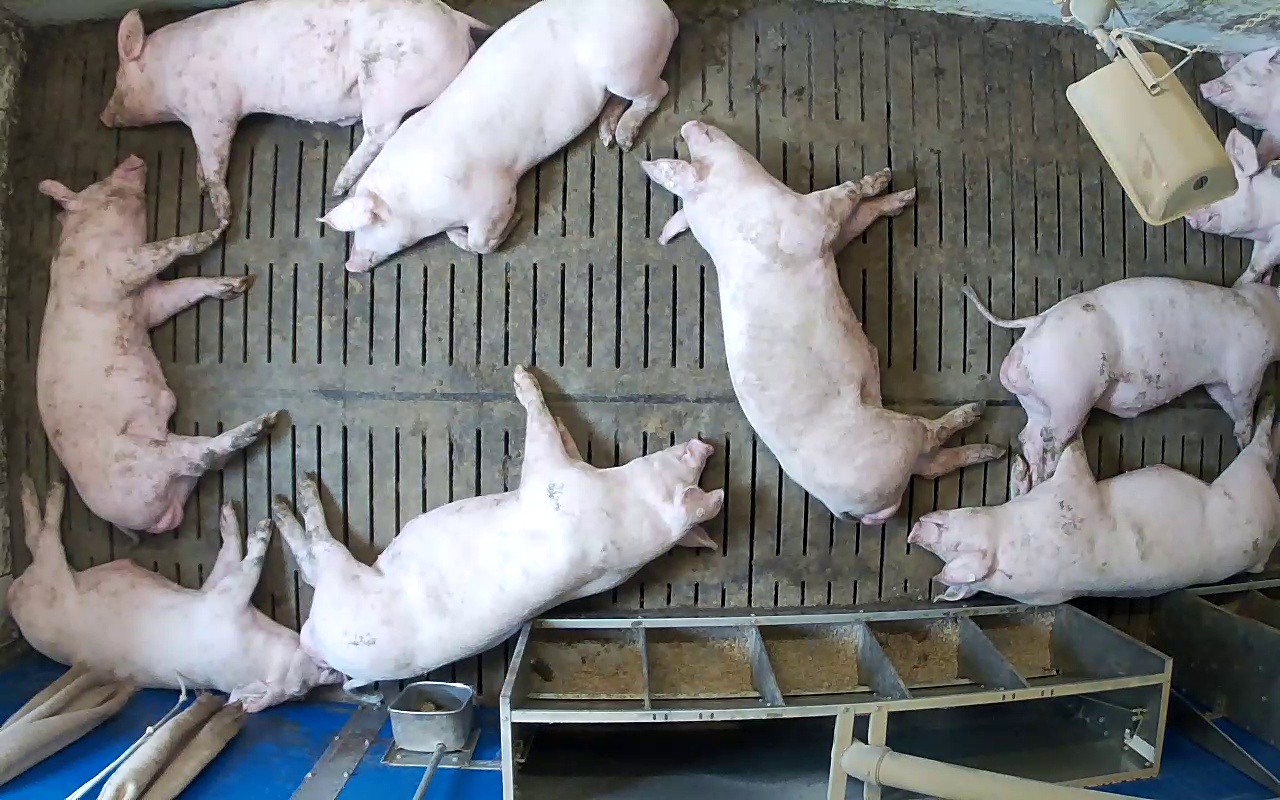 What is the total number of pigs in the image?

10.